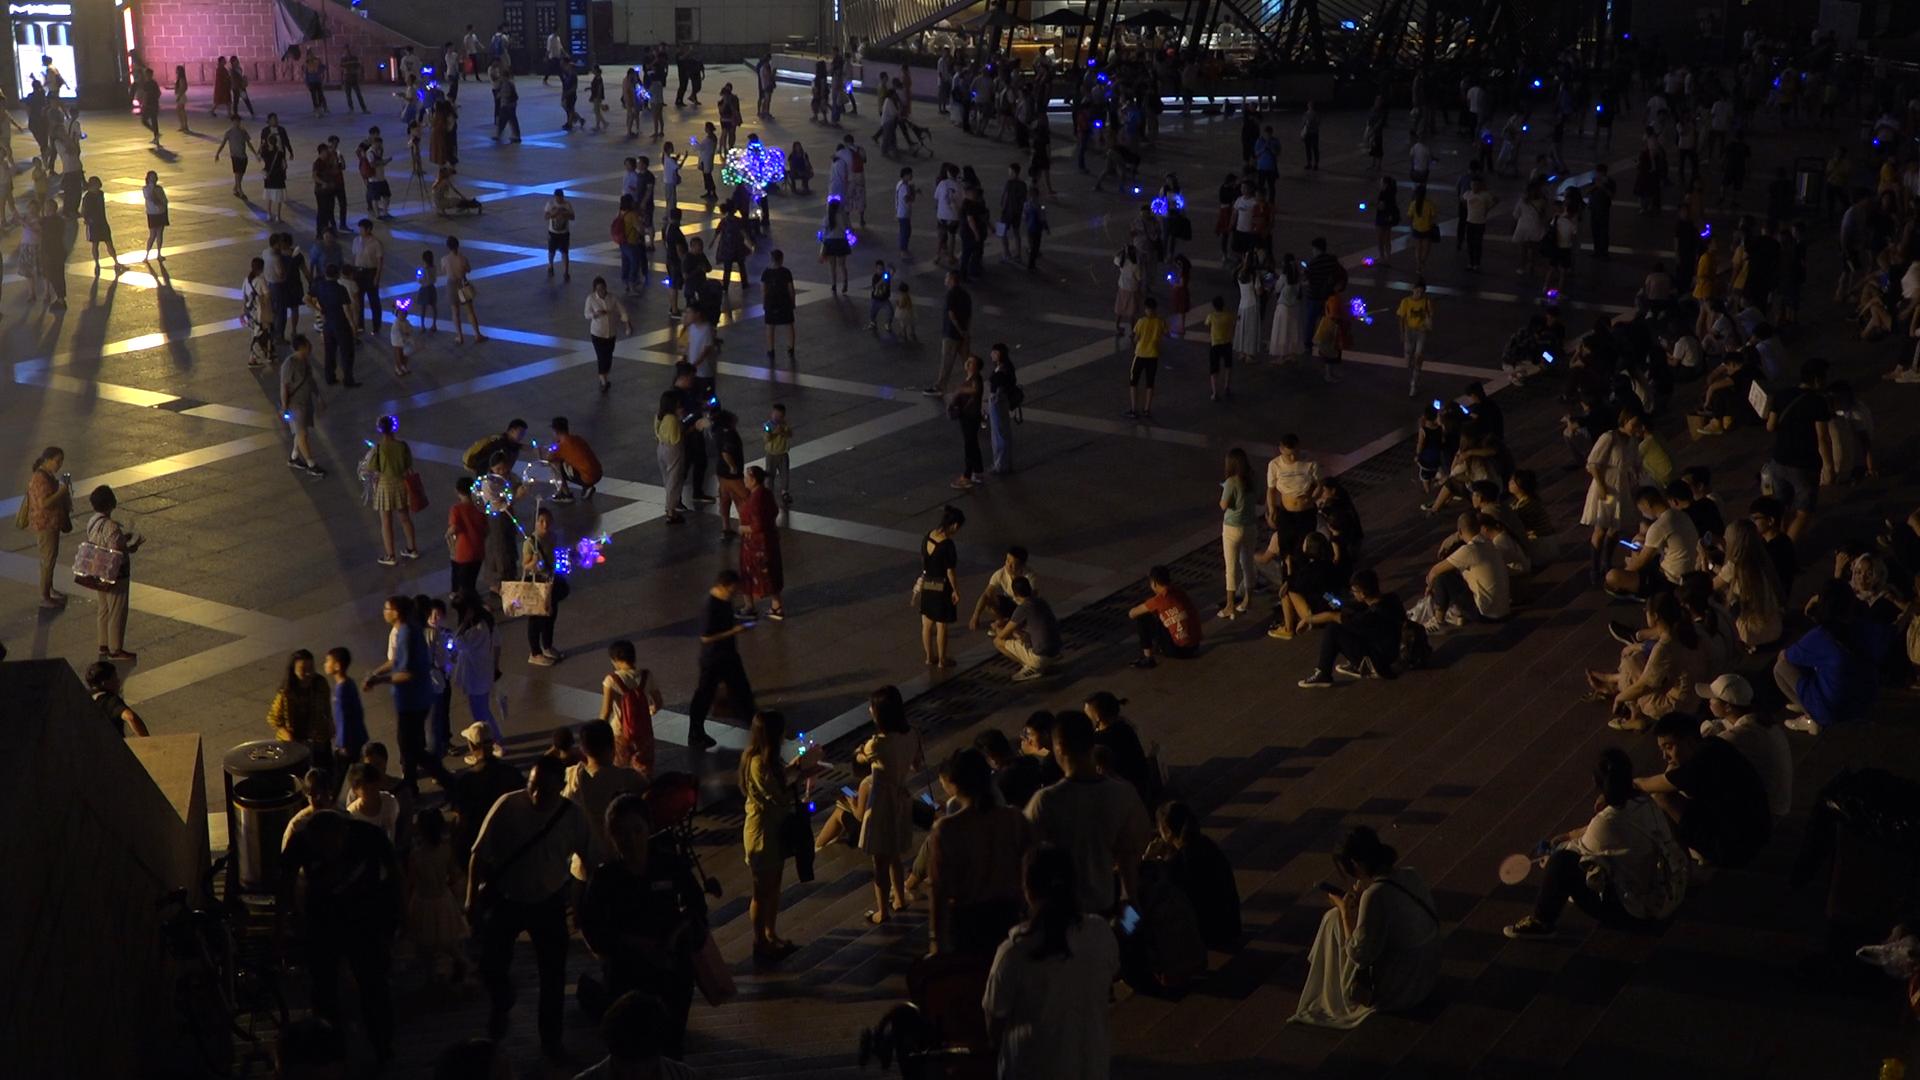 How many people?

328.